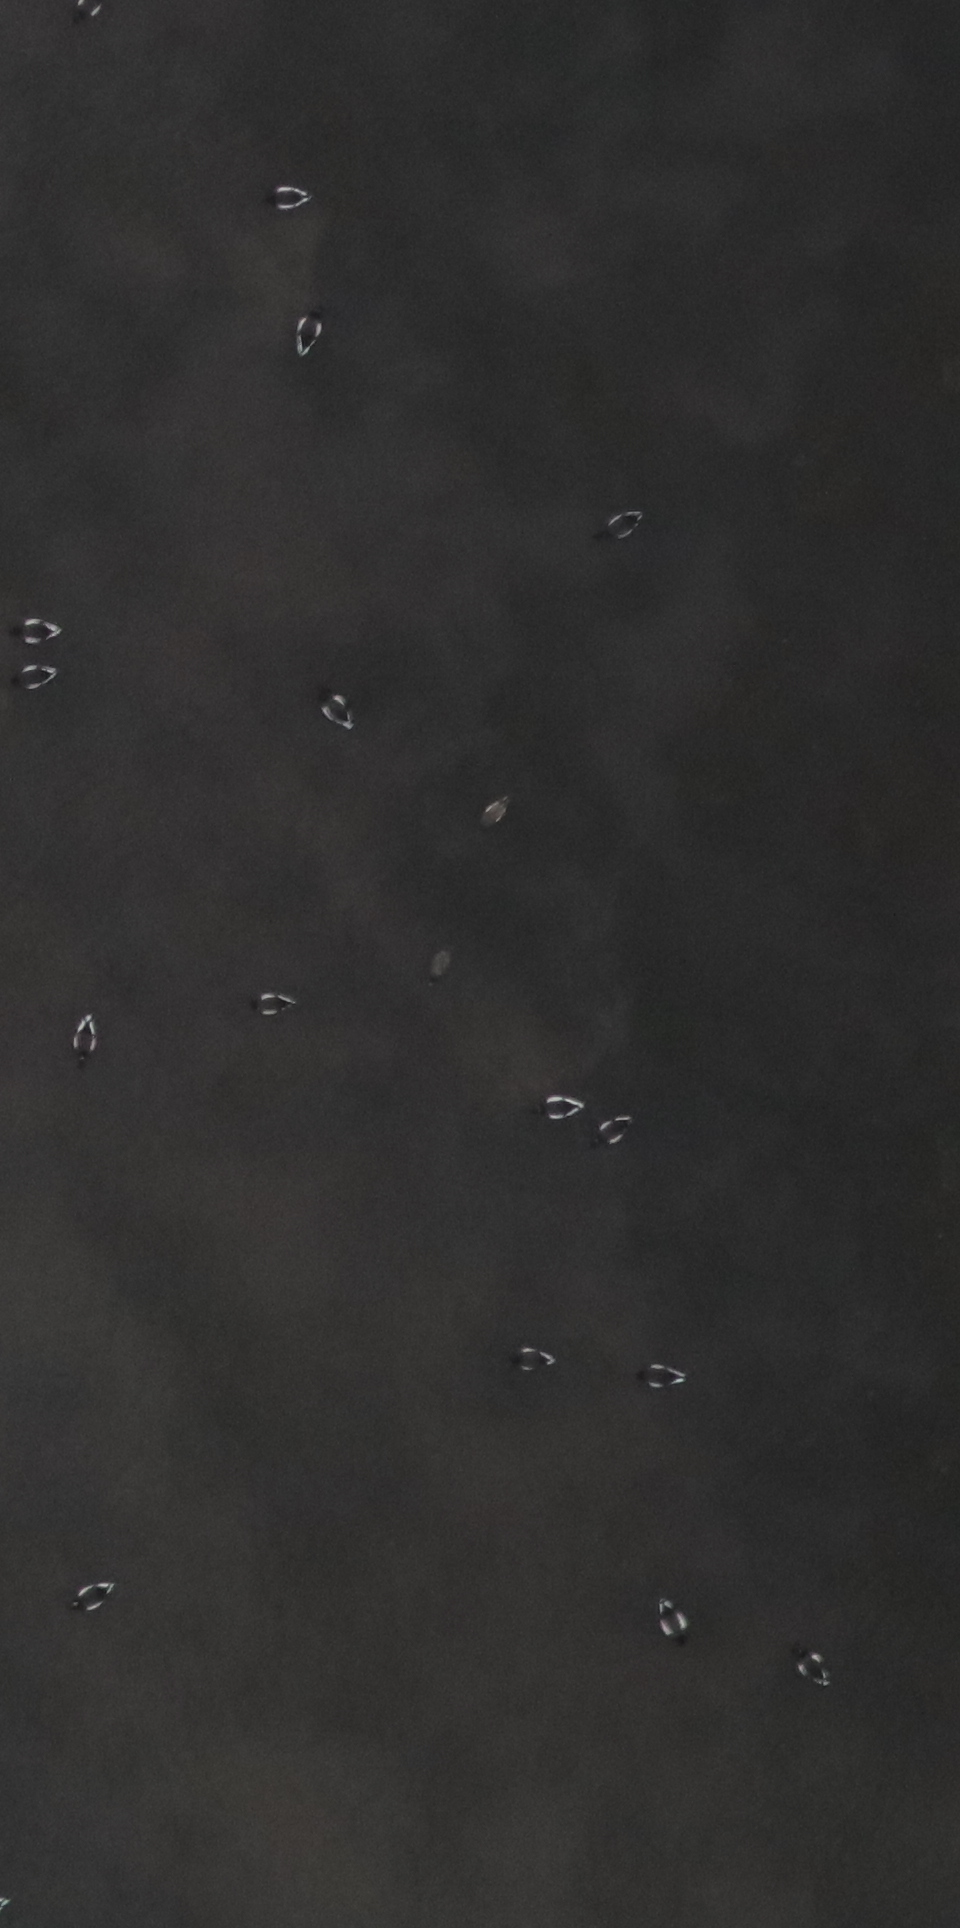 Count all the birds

18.